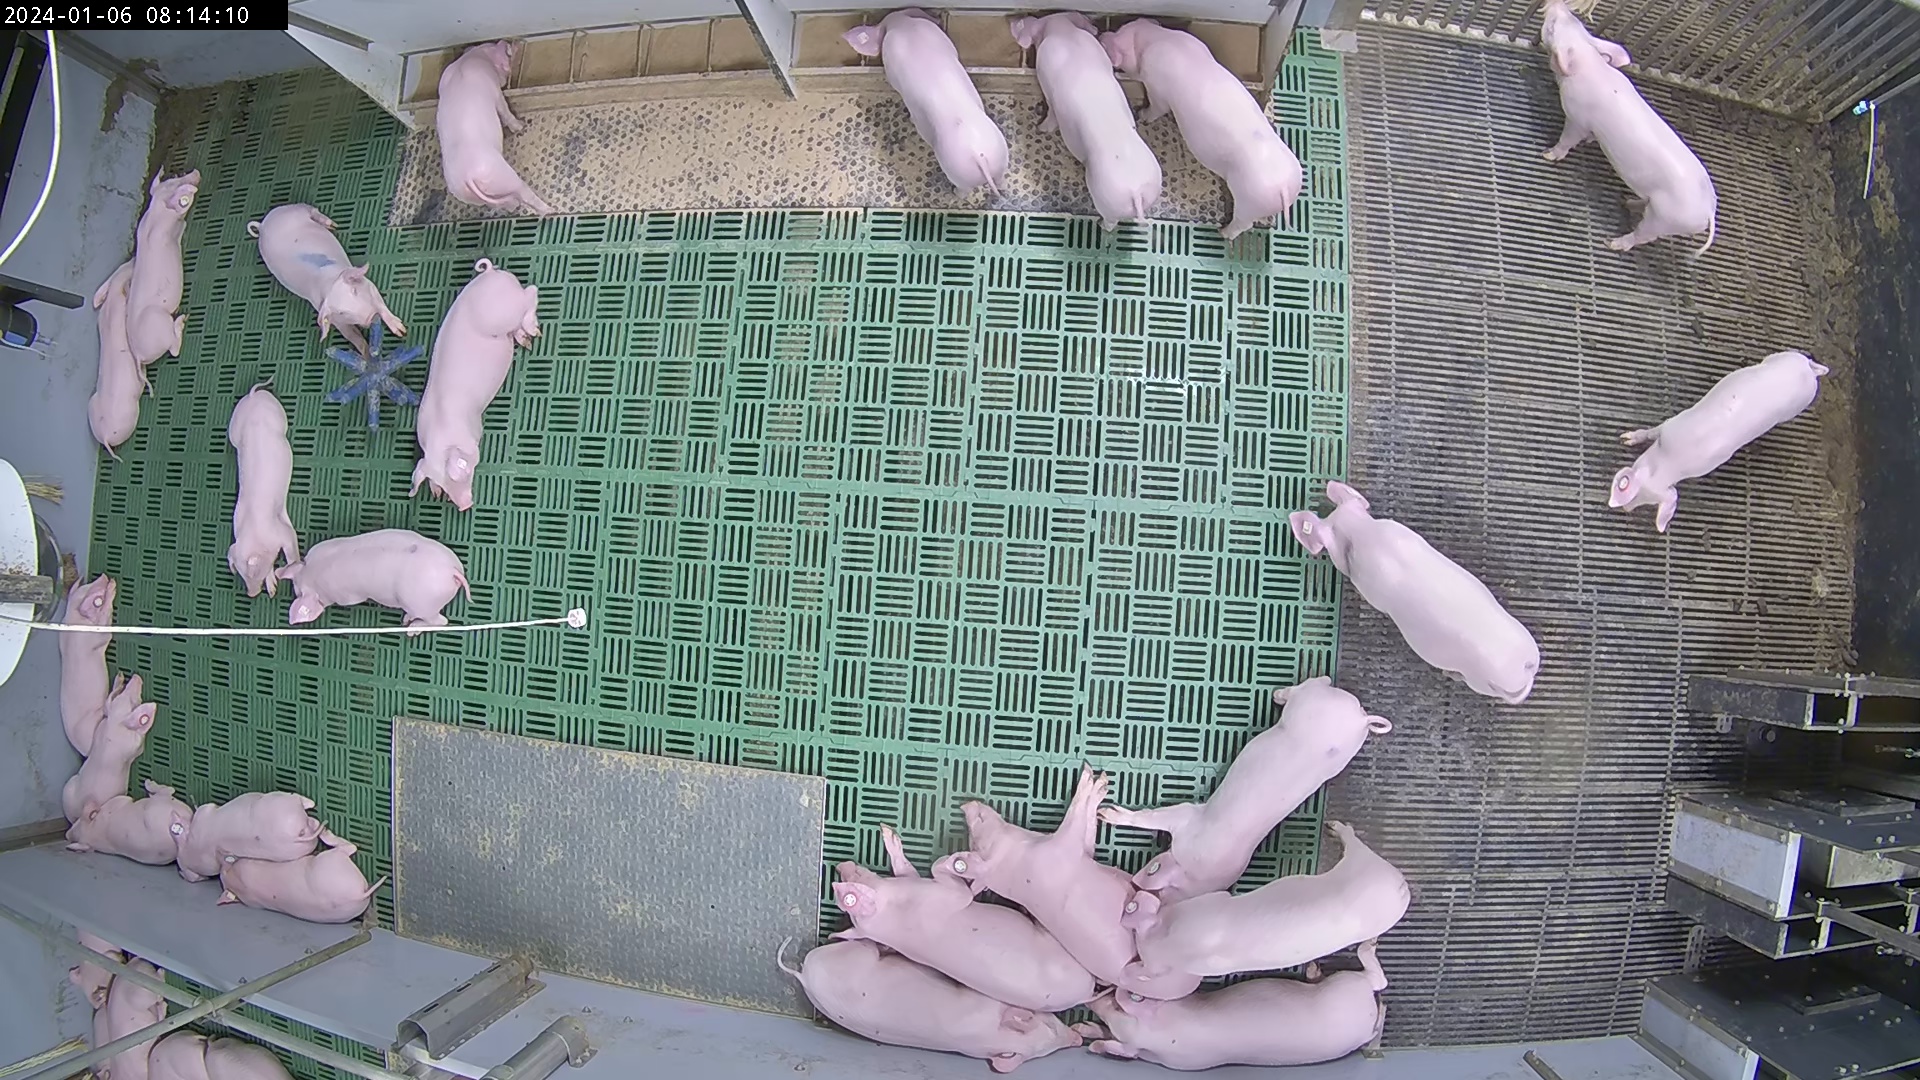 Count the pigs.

29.